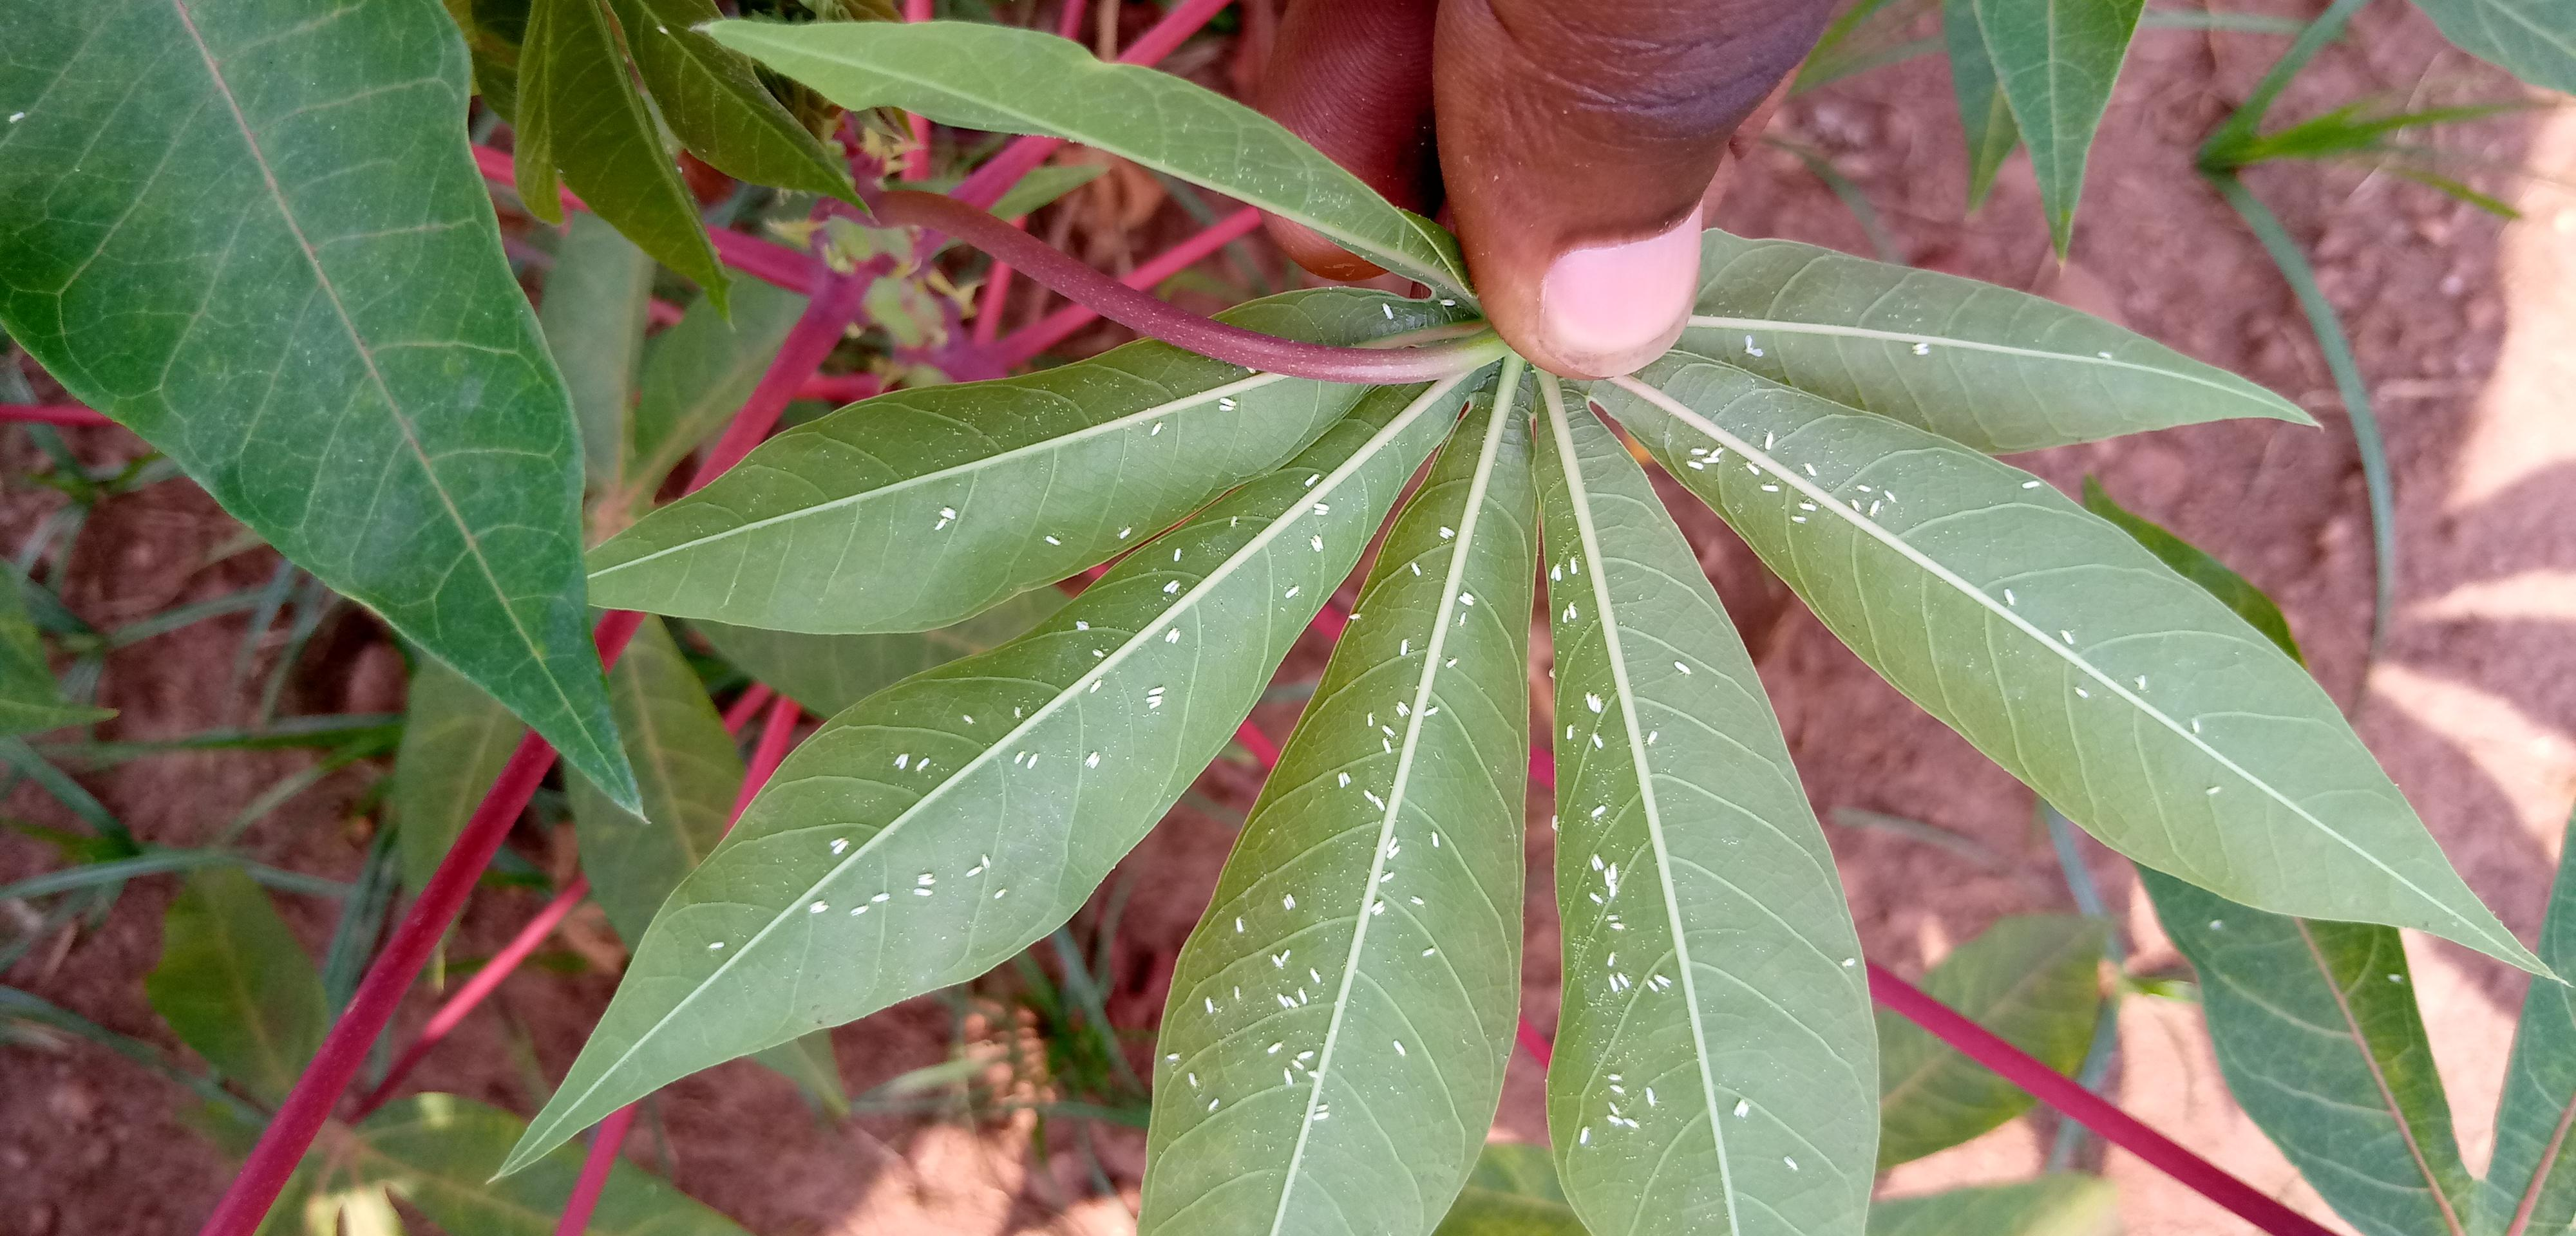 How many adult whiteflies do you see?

164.